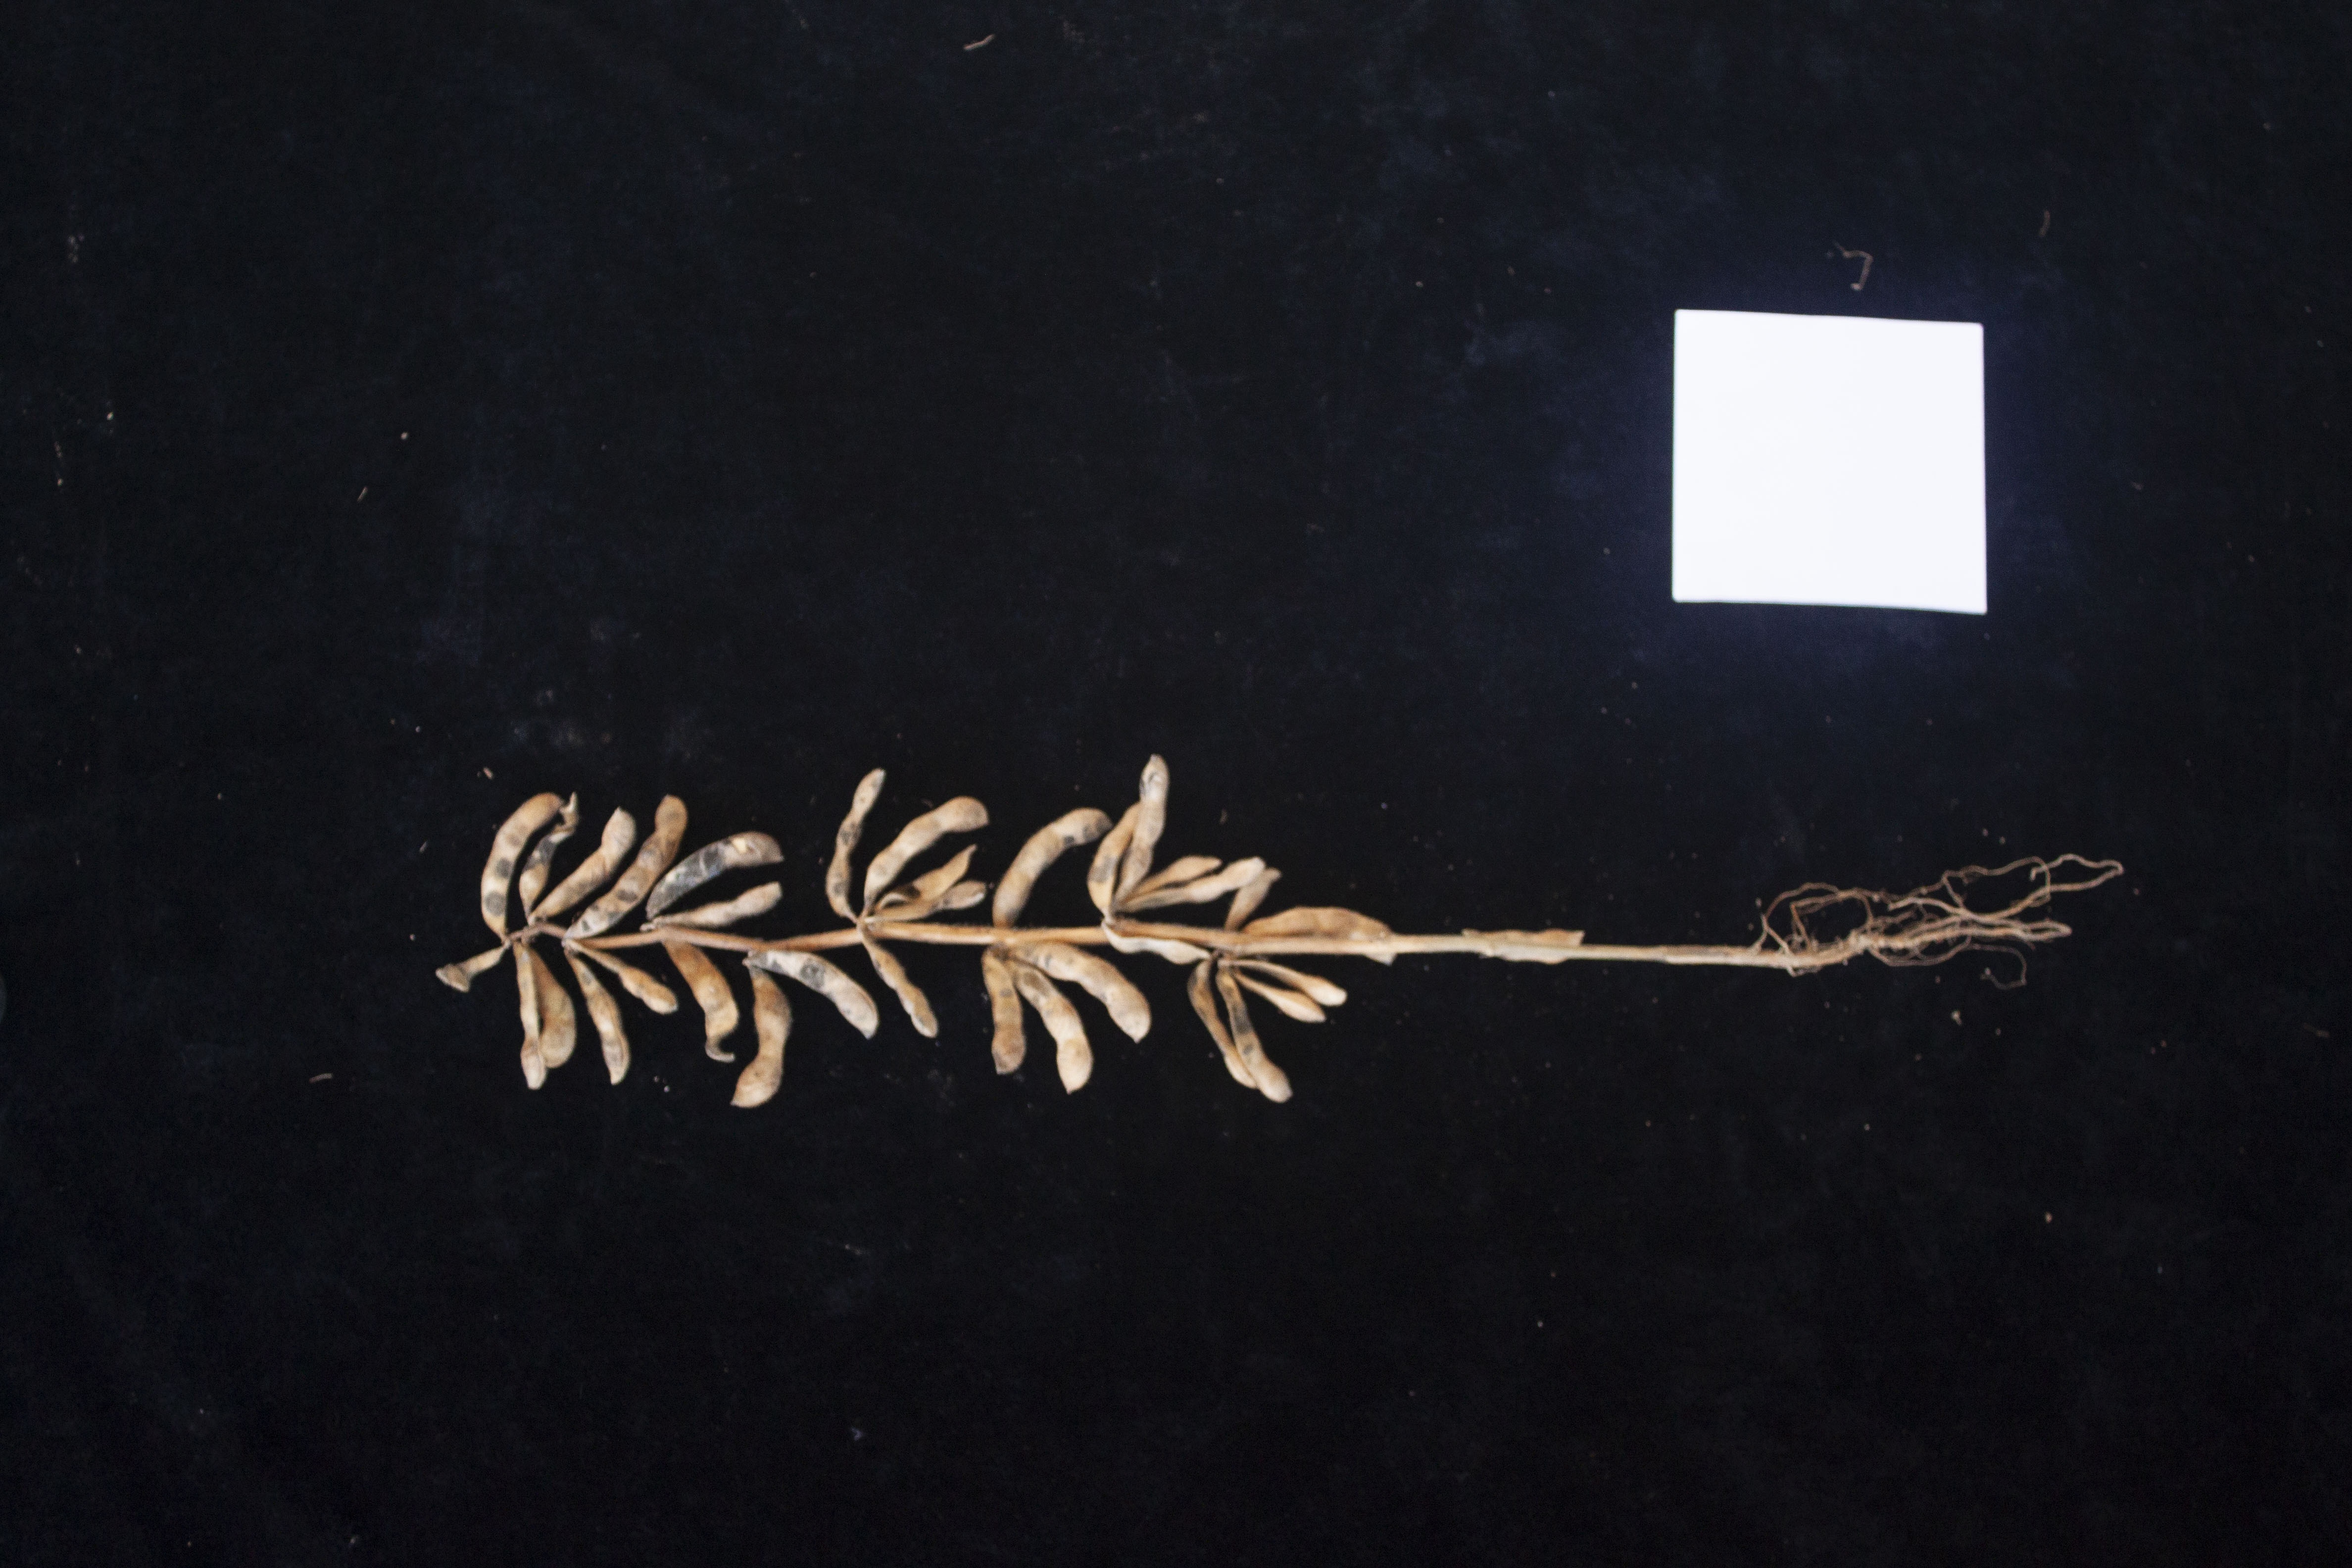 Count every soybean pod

34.